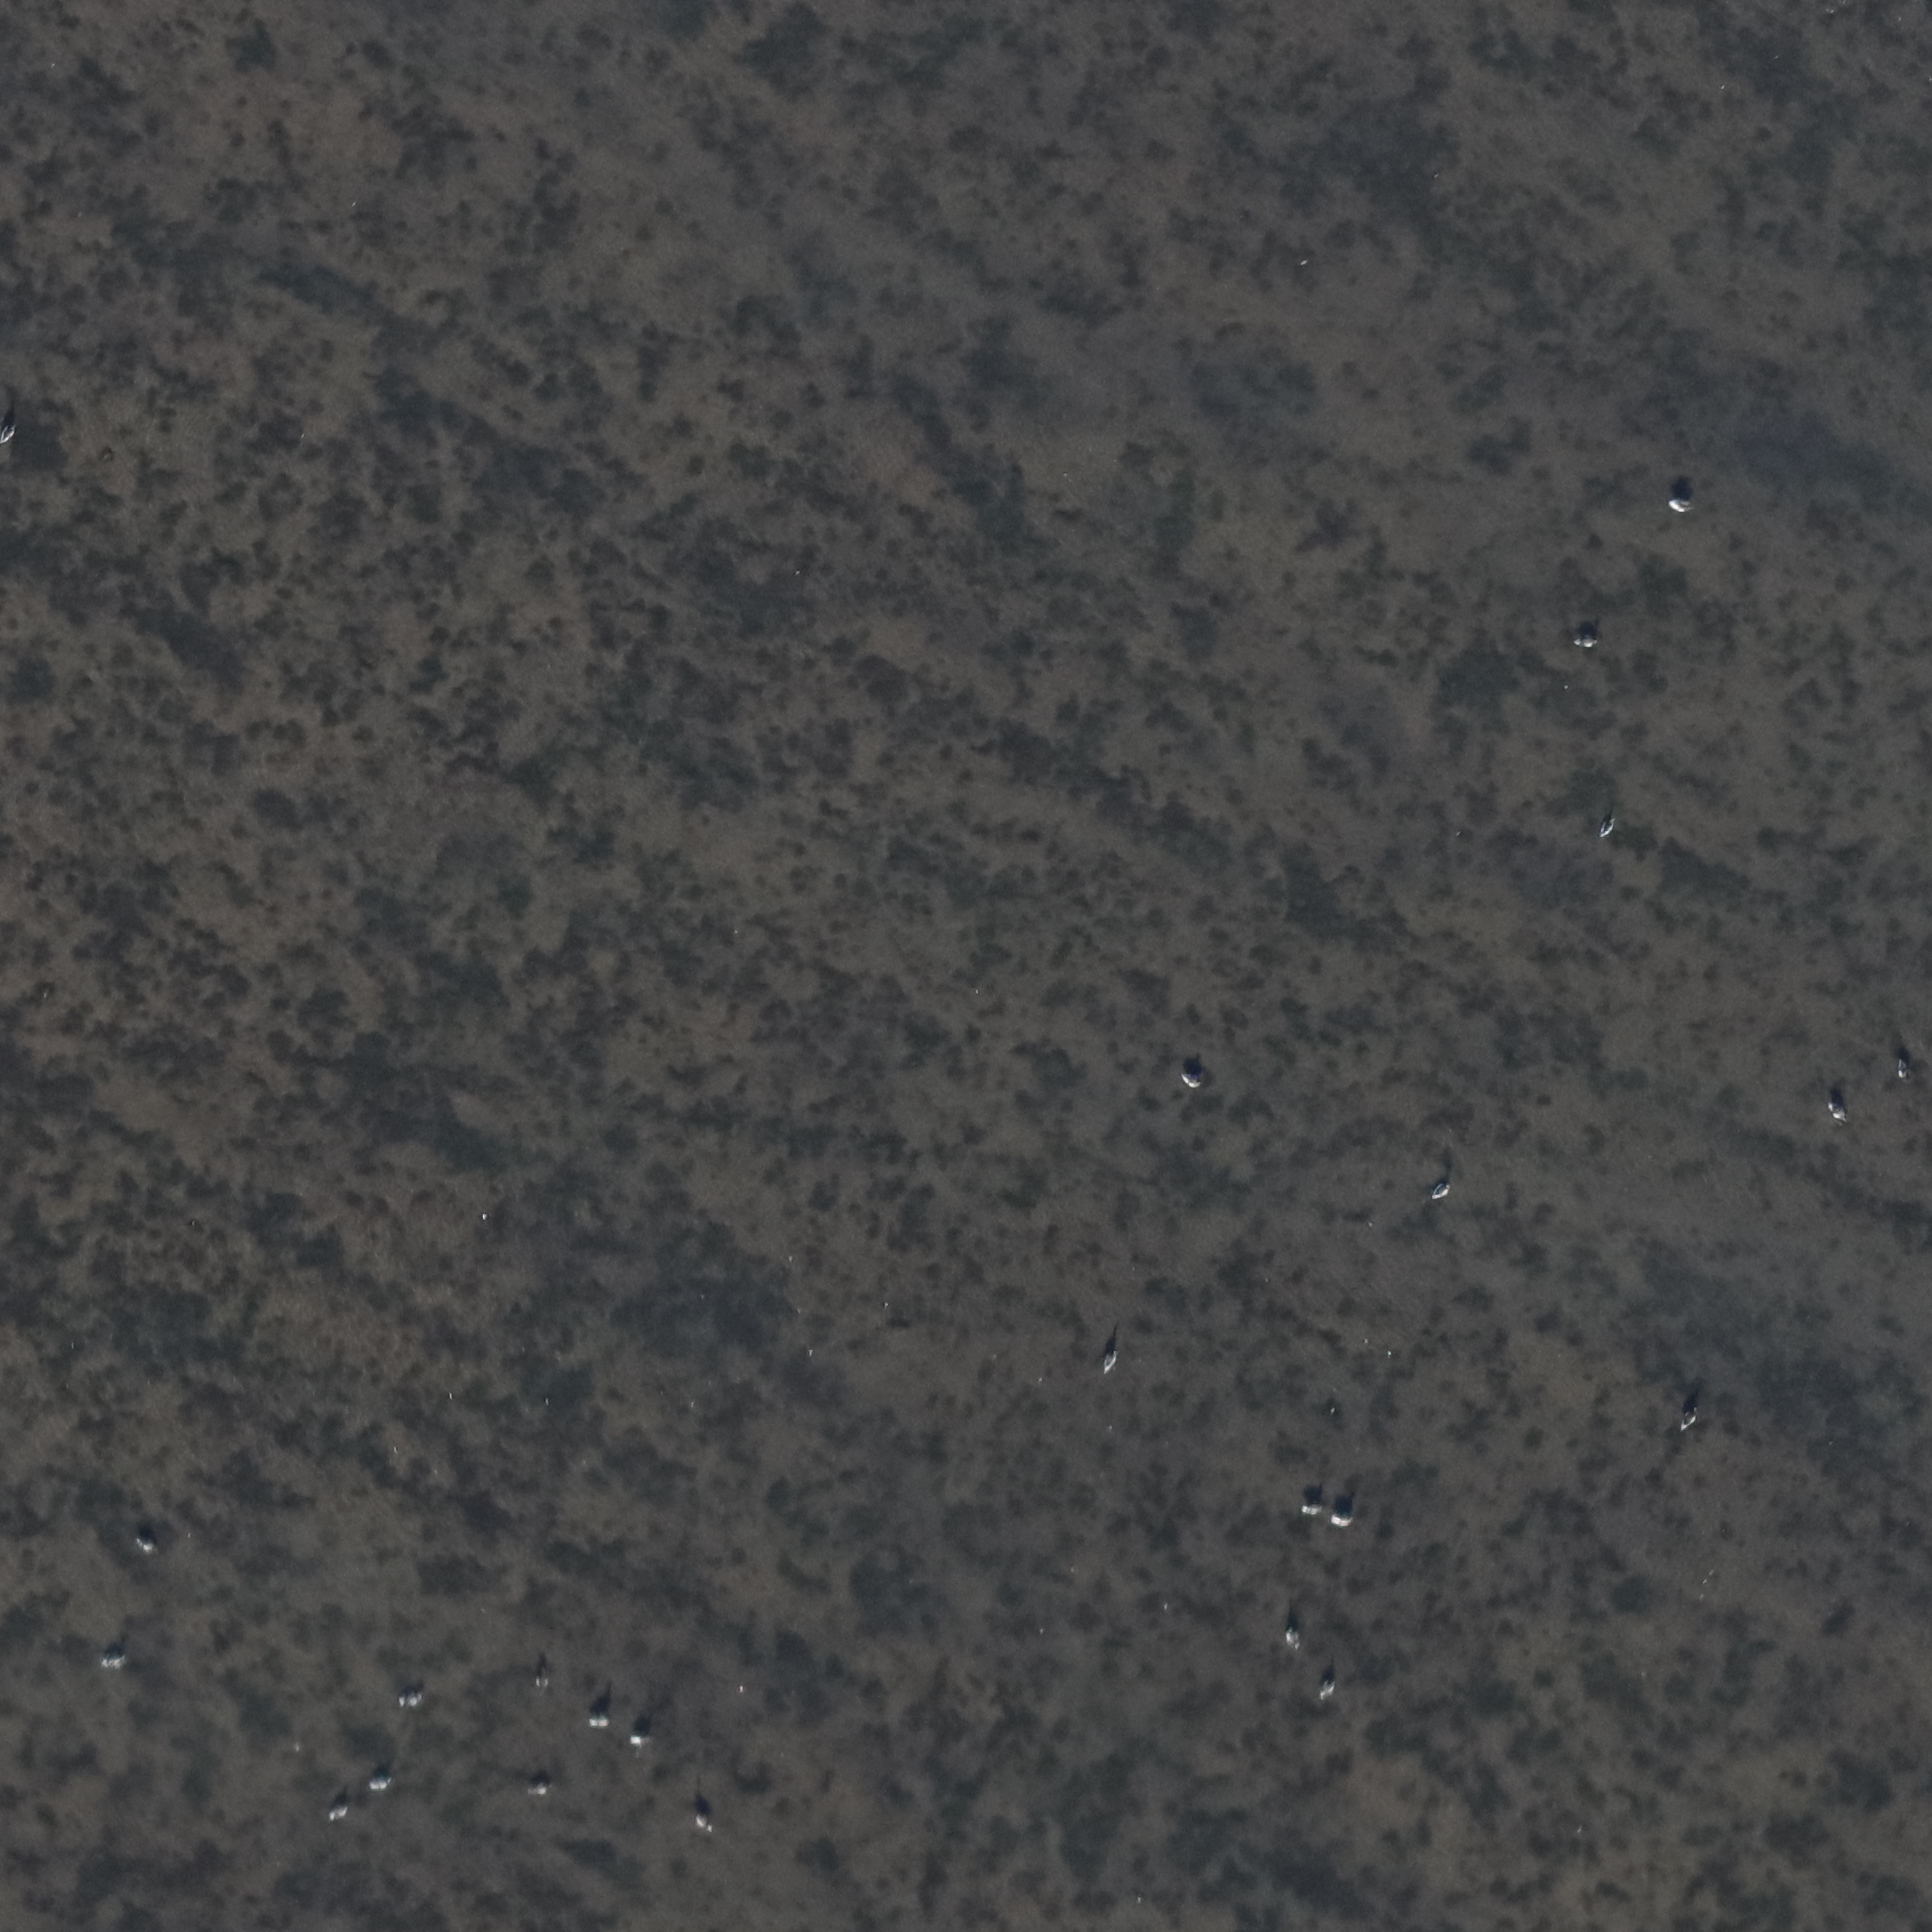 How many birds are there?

24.